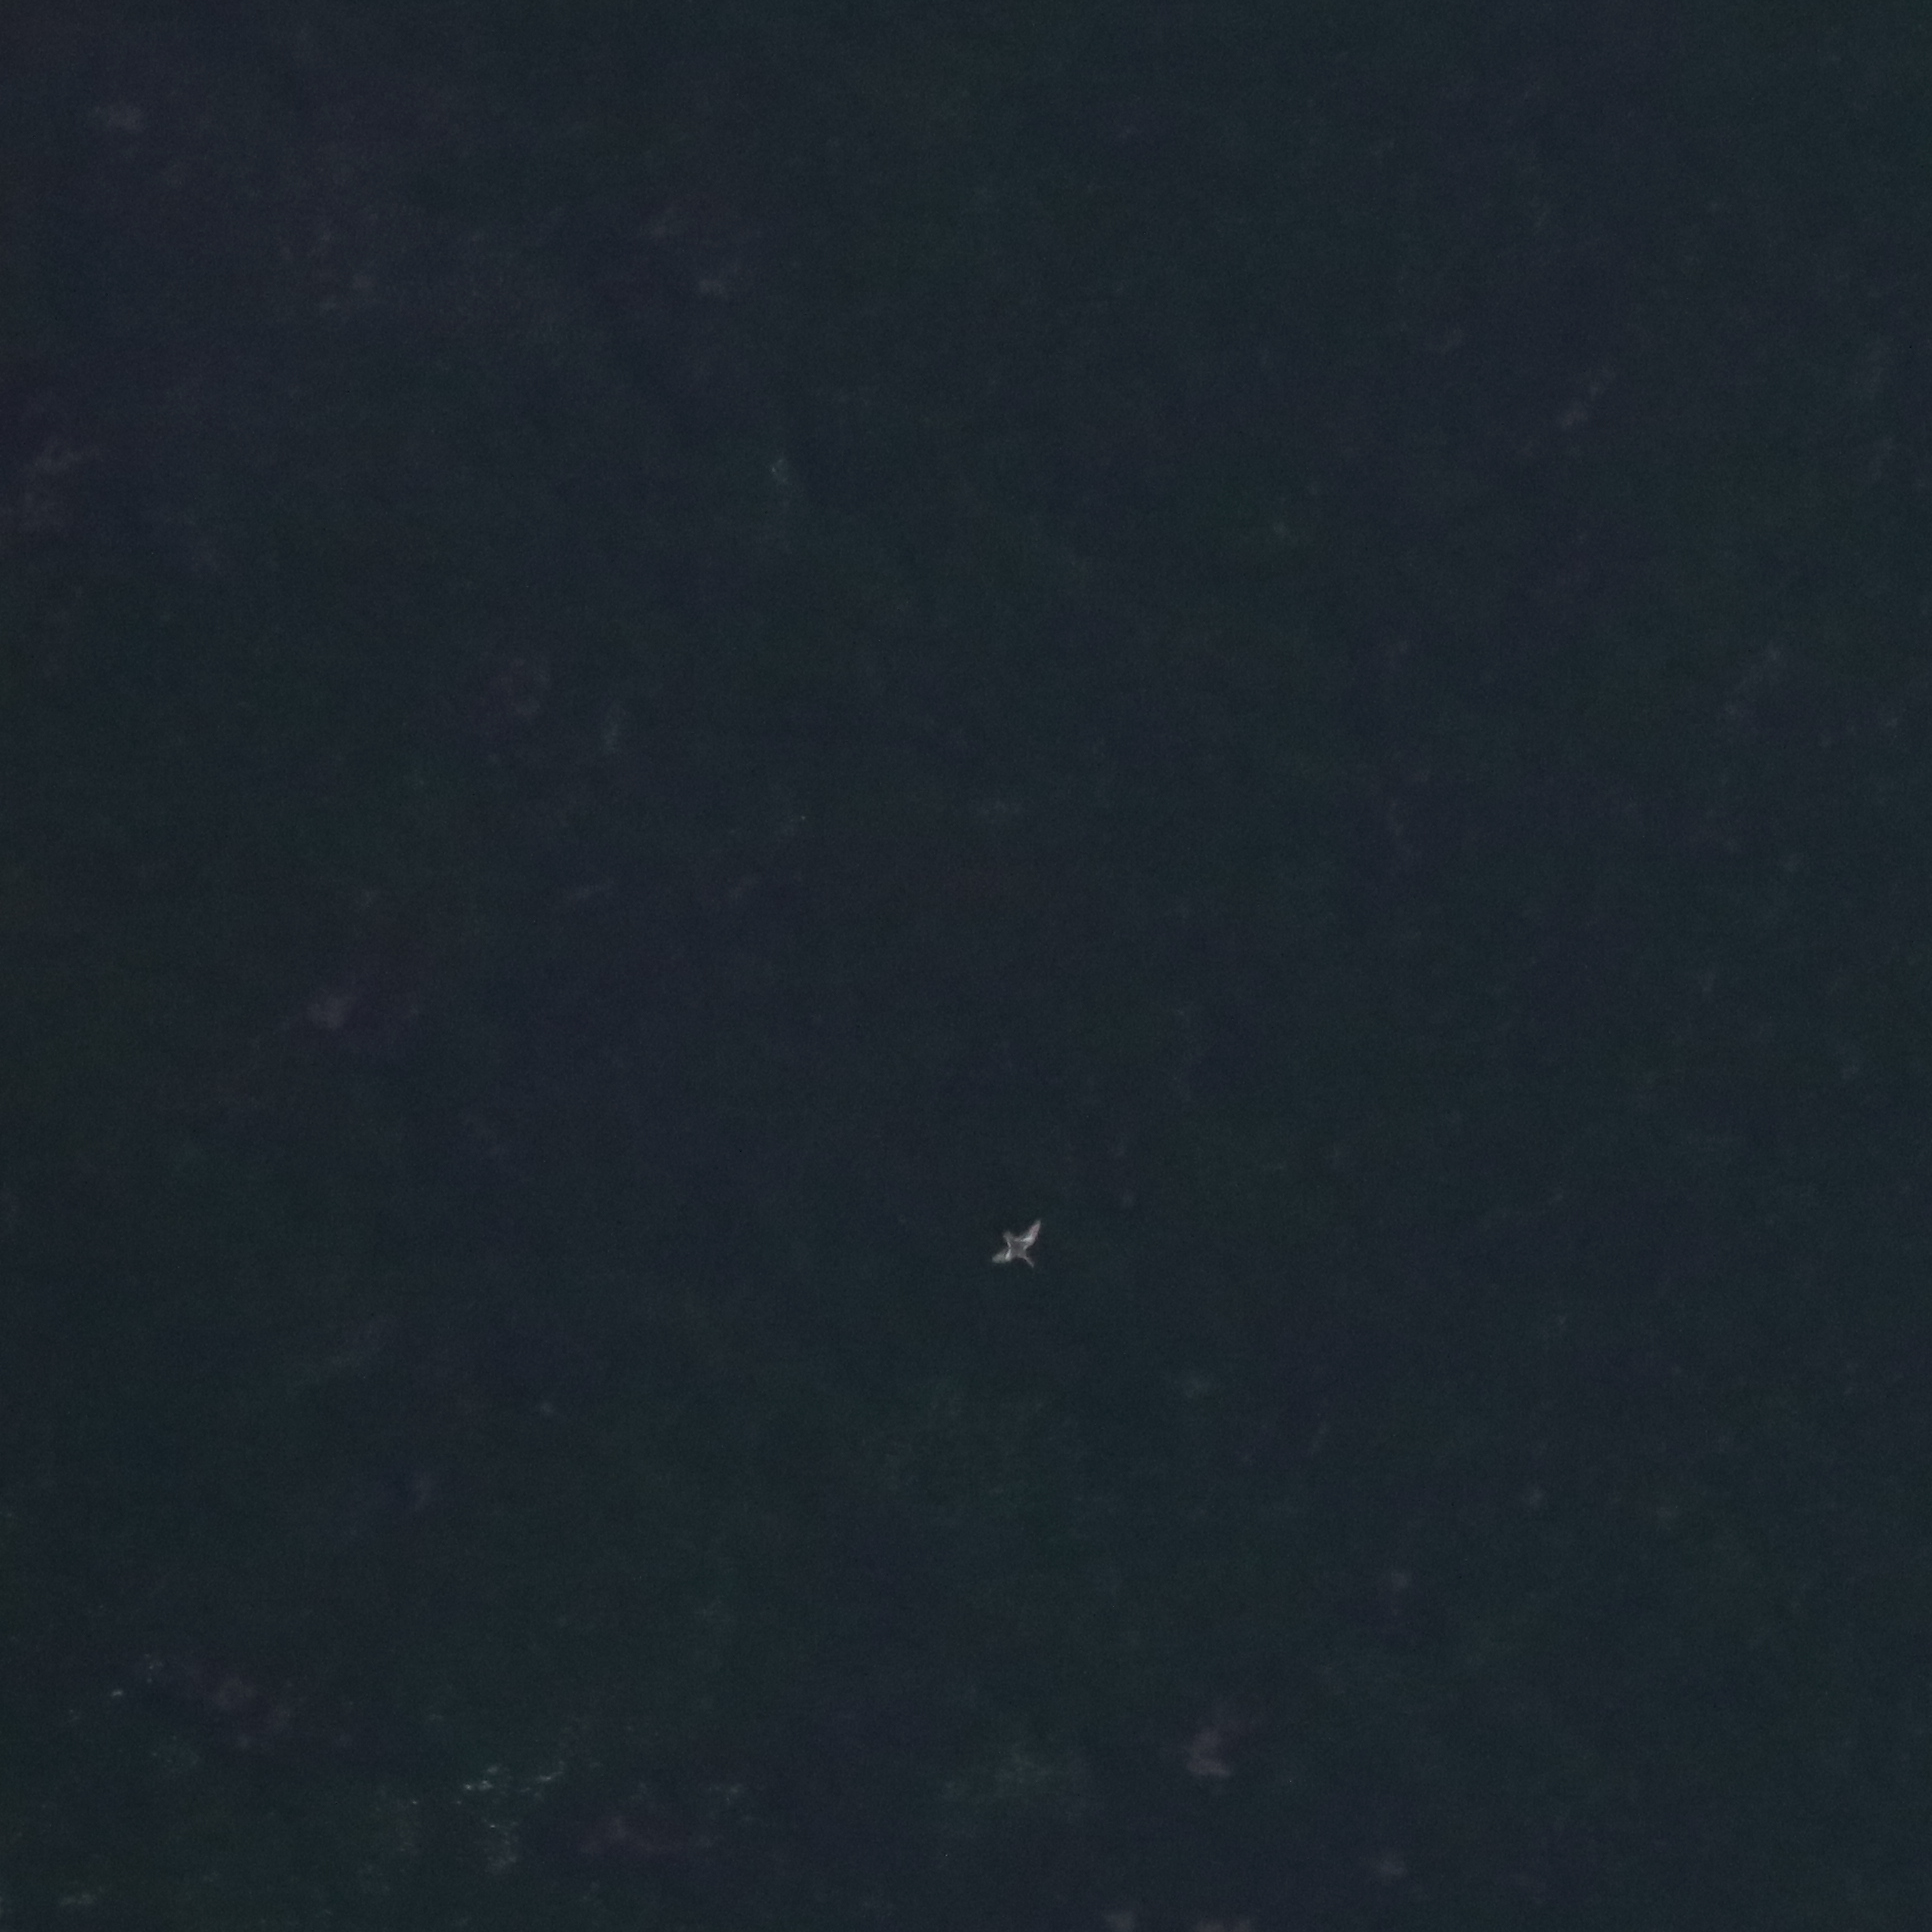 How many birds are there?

1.